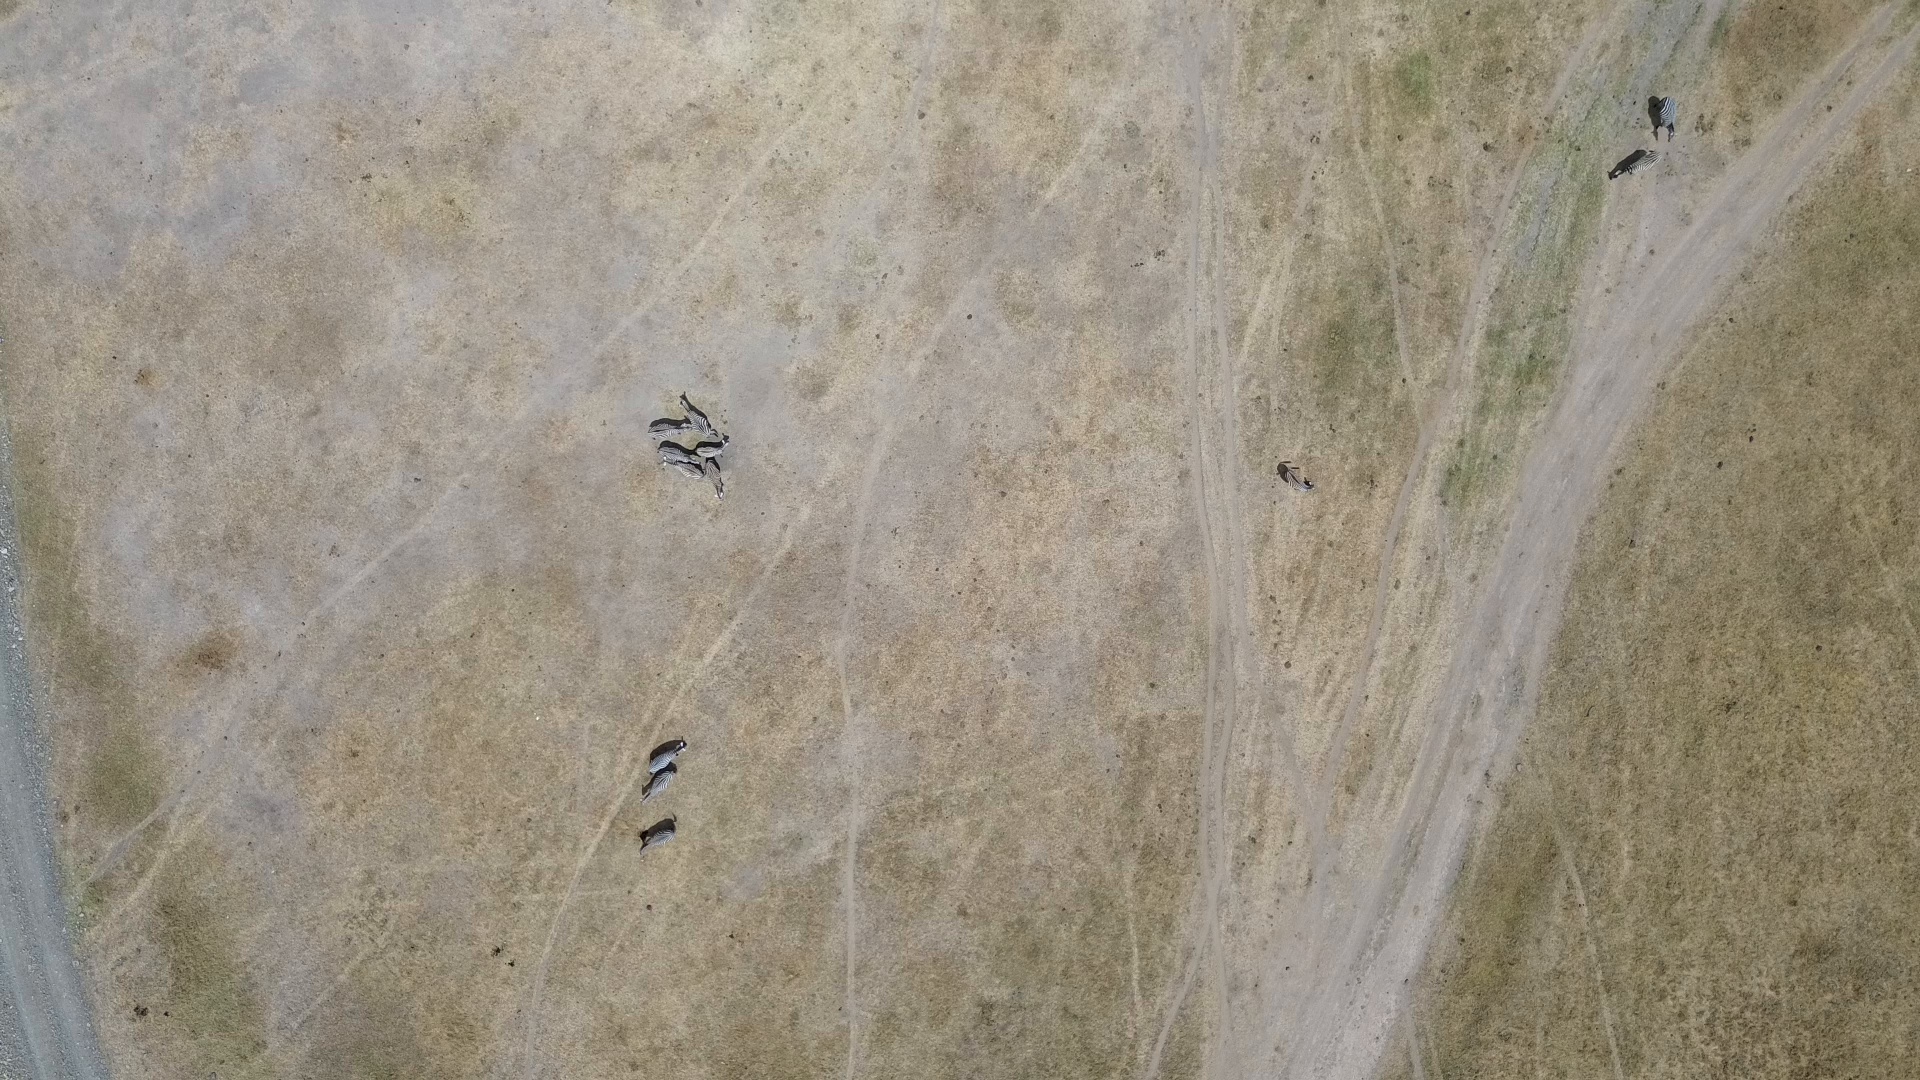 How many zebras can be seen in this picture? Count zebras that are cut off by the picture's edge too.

12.